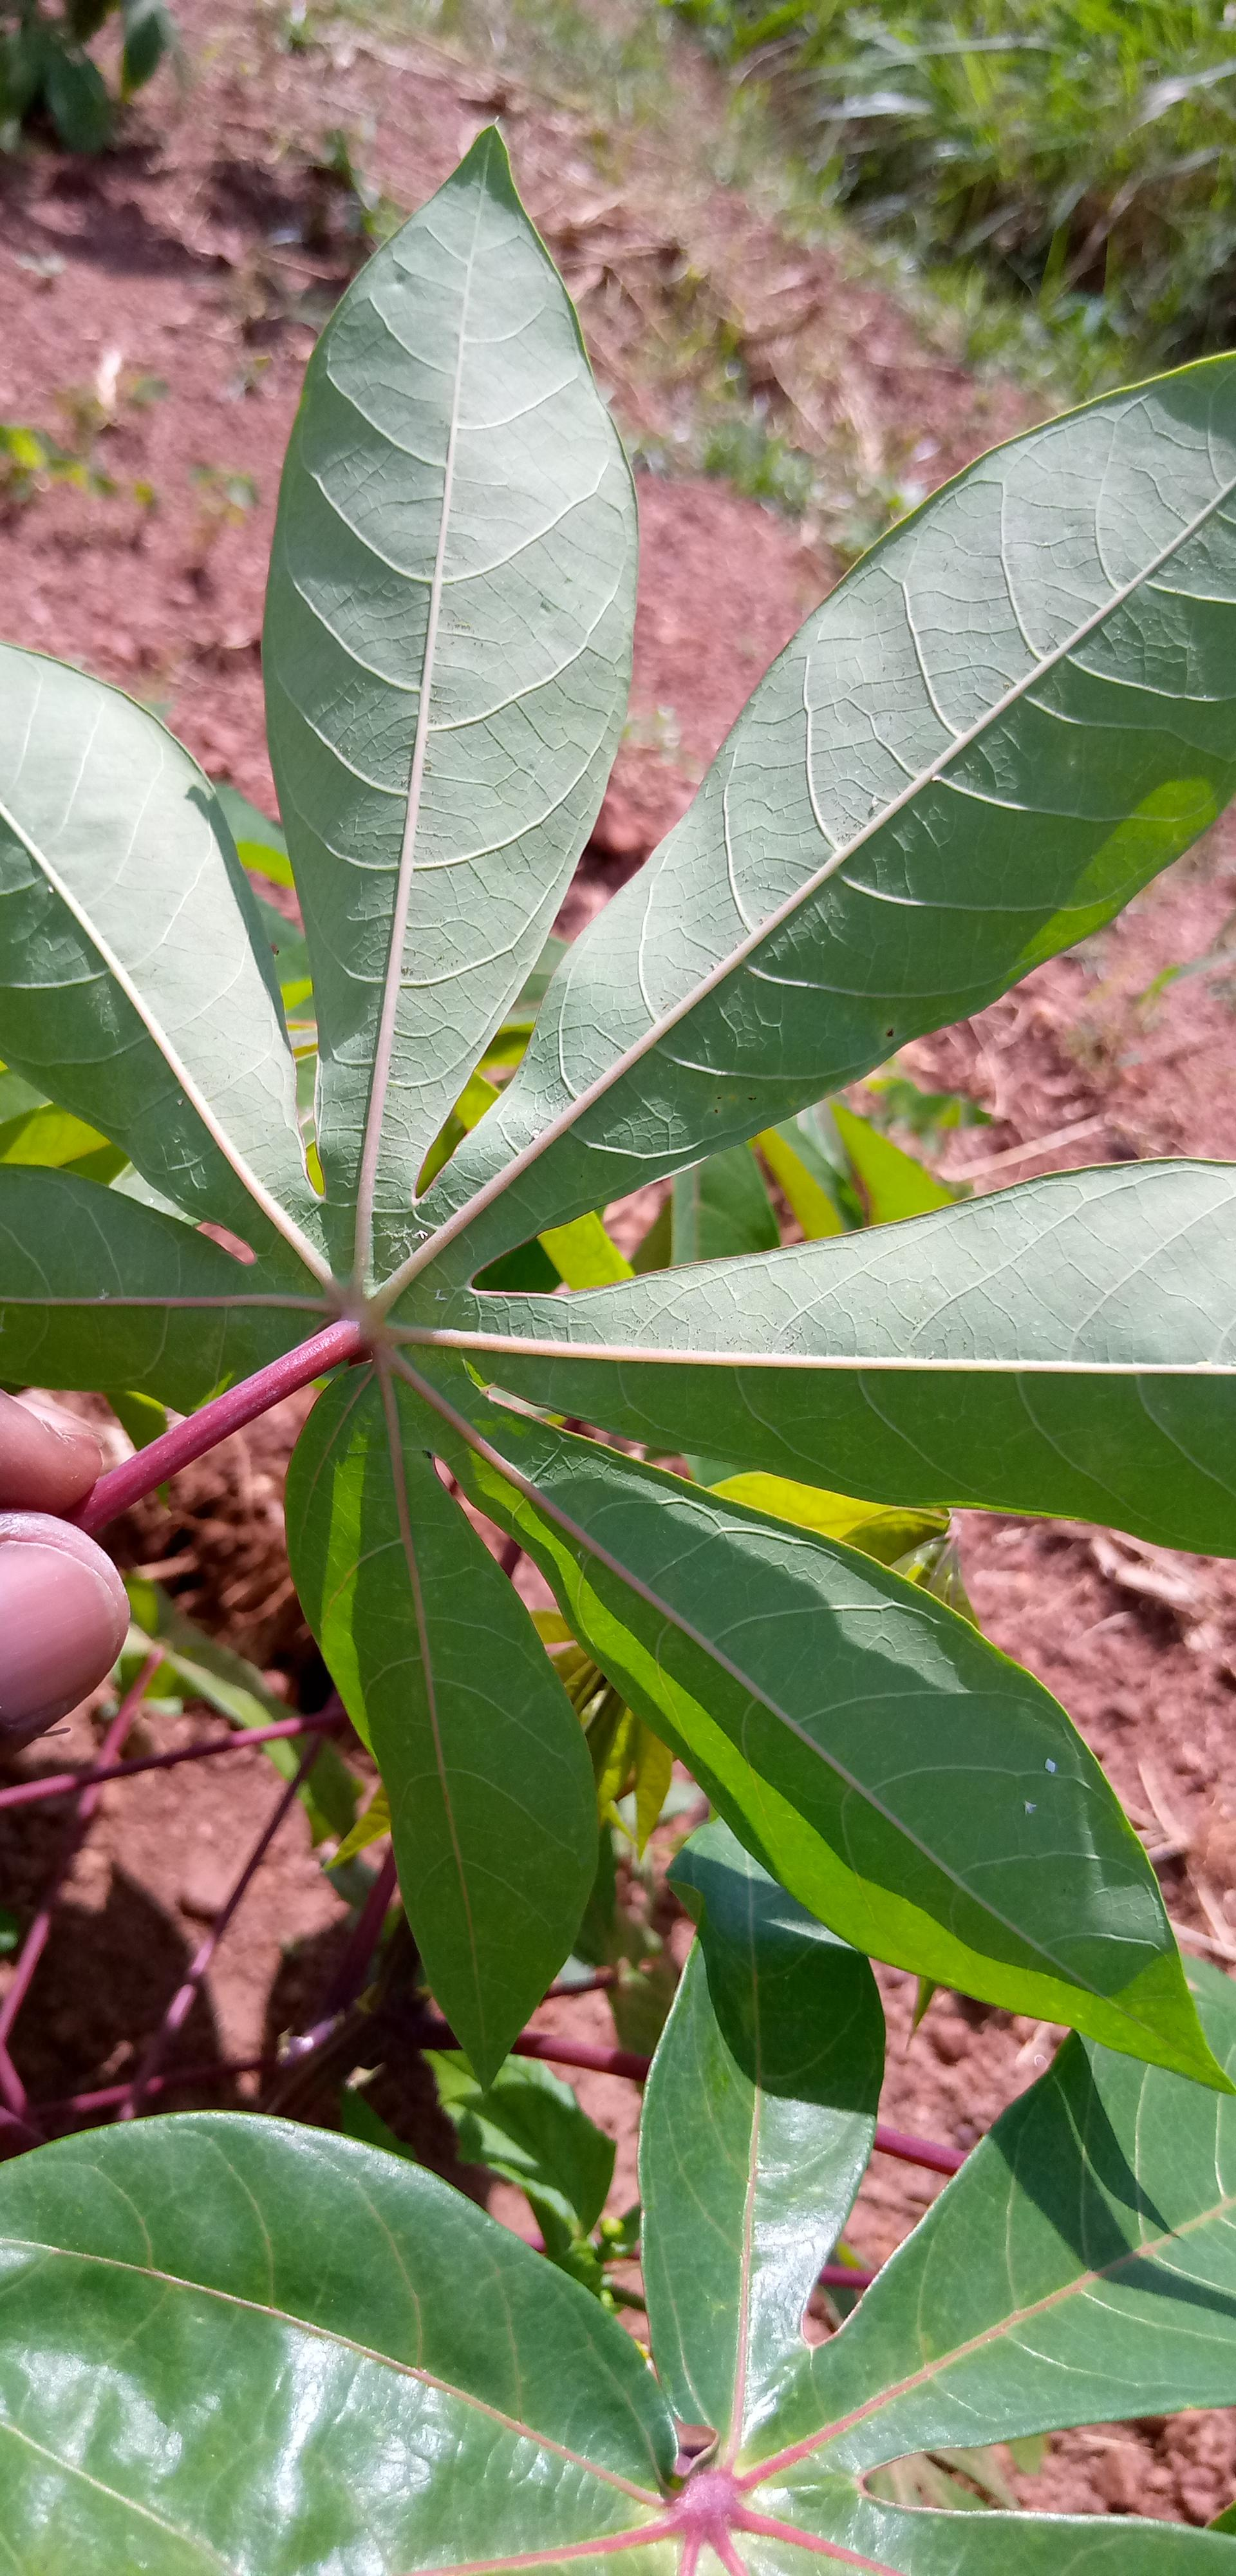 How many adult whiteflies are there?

7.